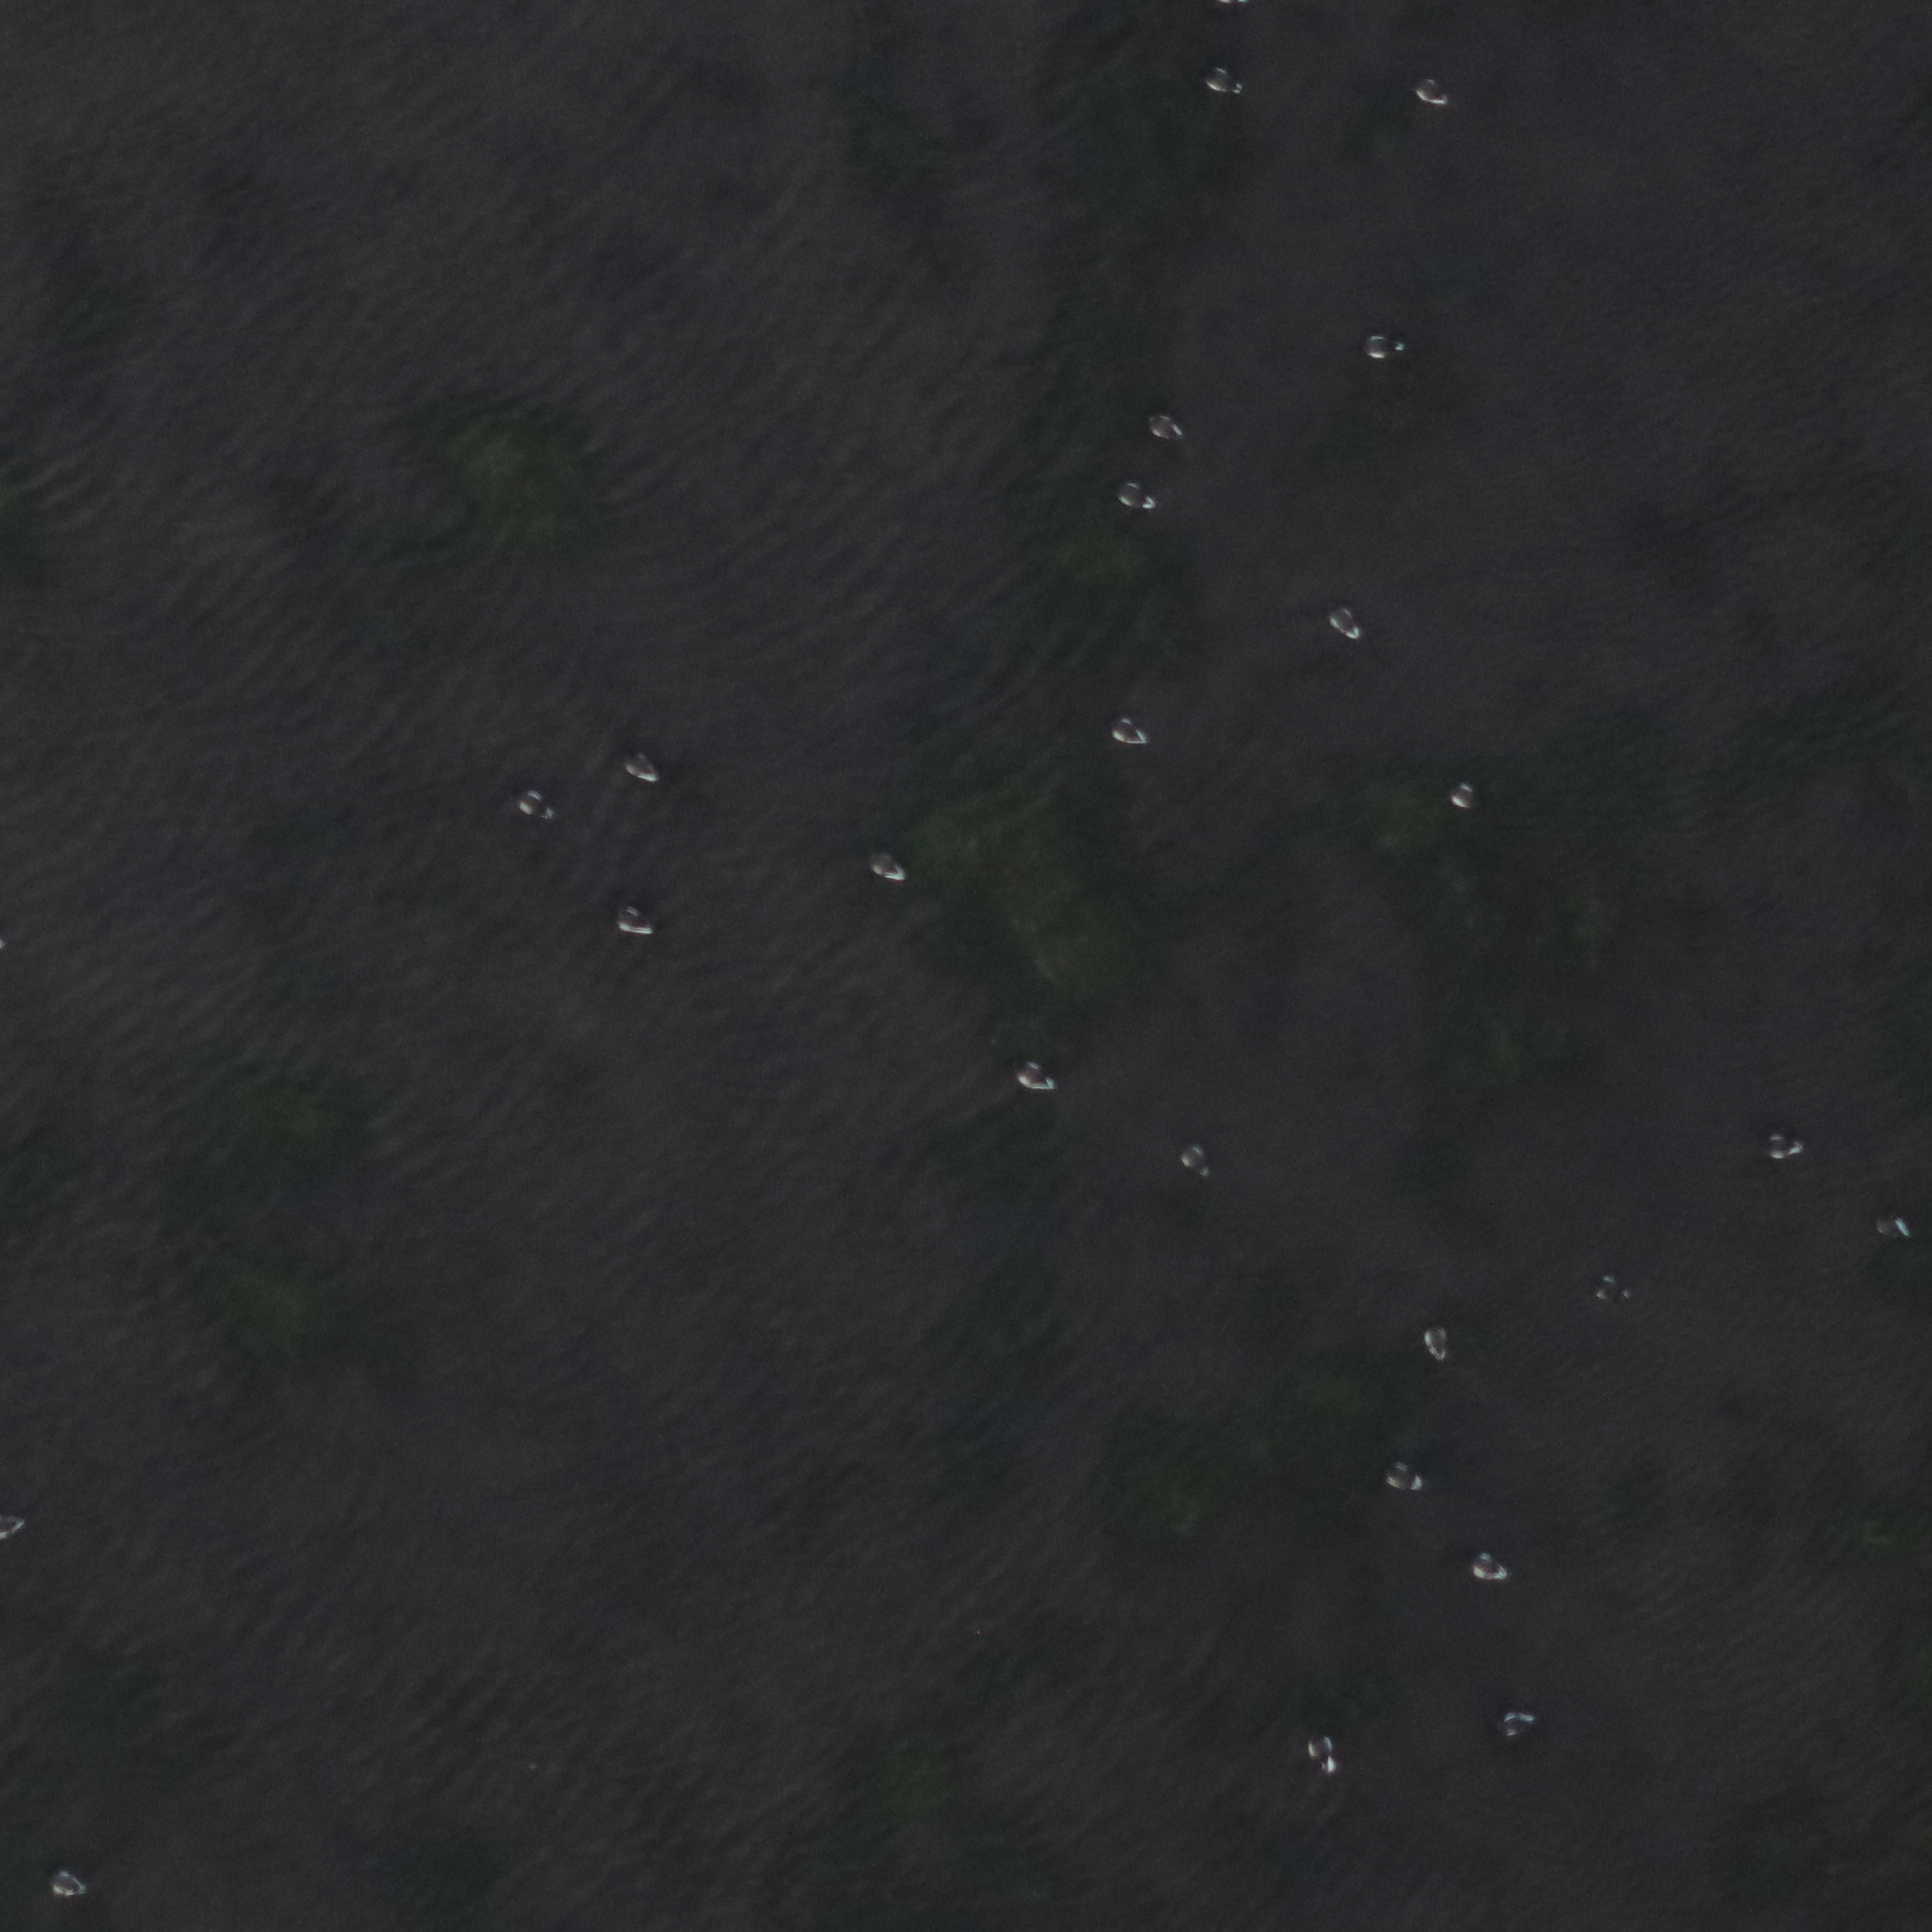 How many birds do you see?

24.